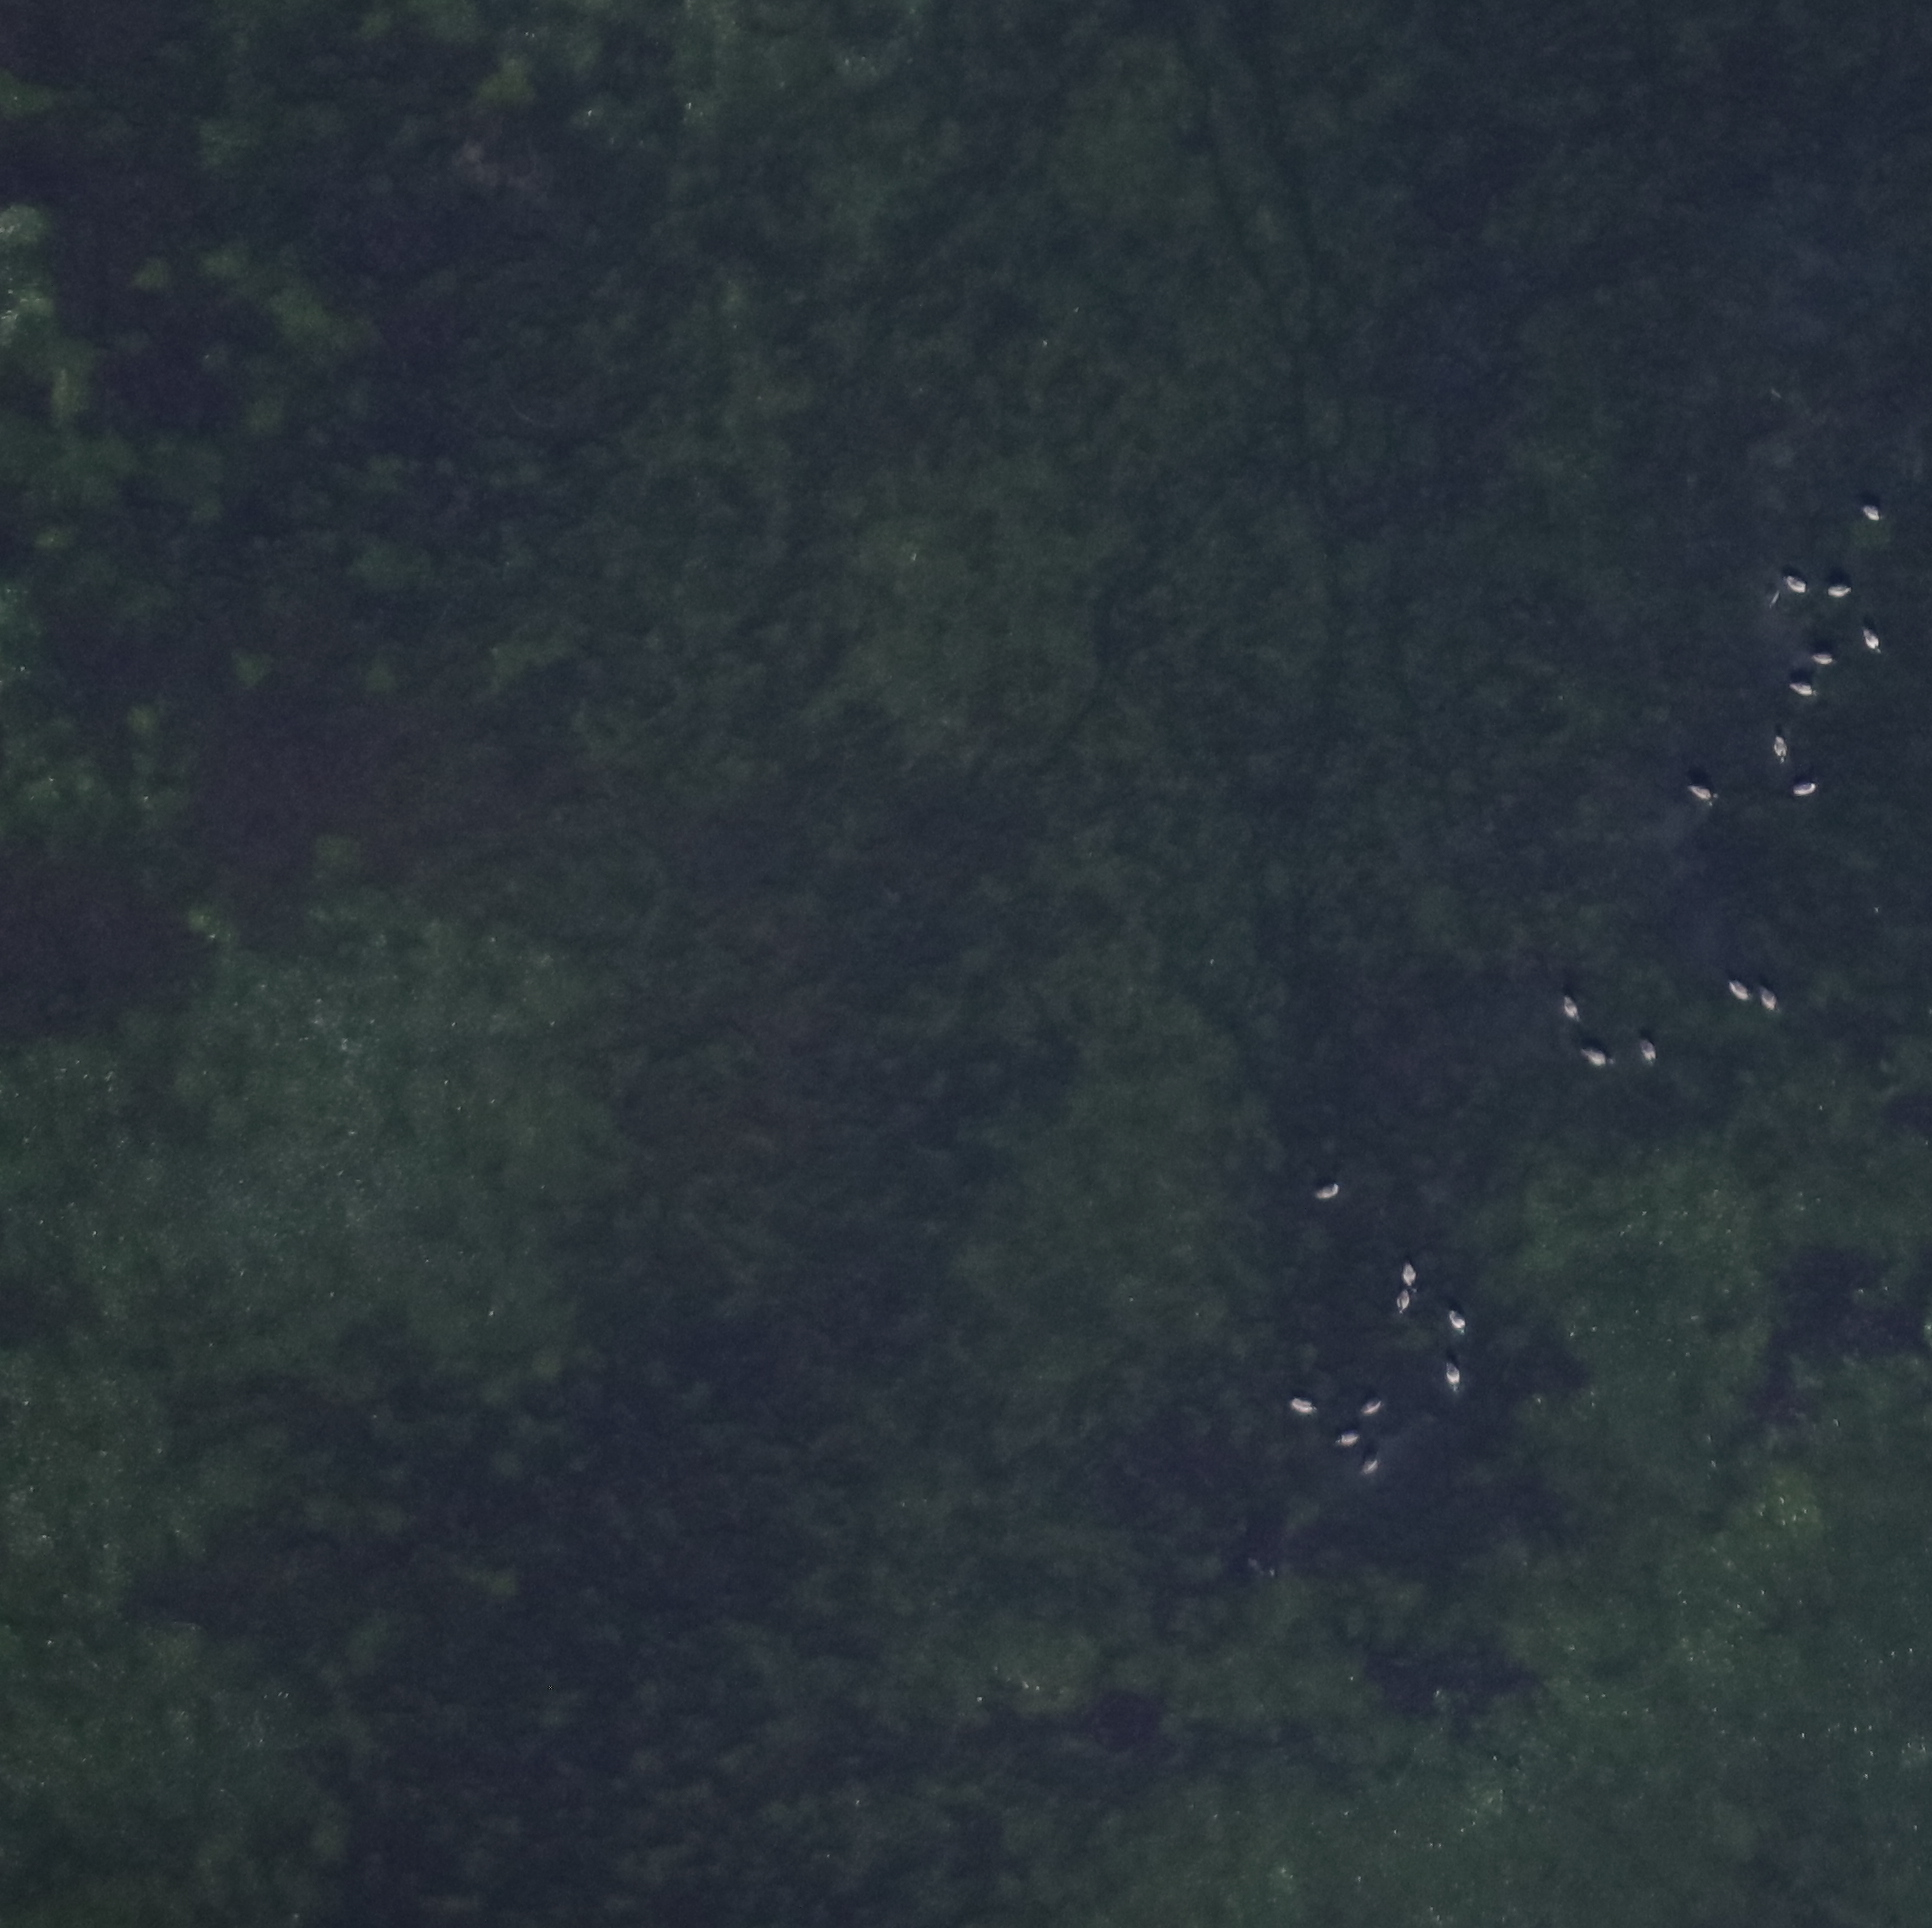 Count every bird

23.